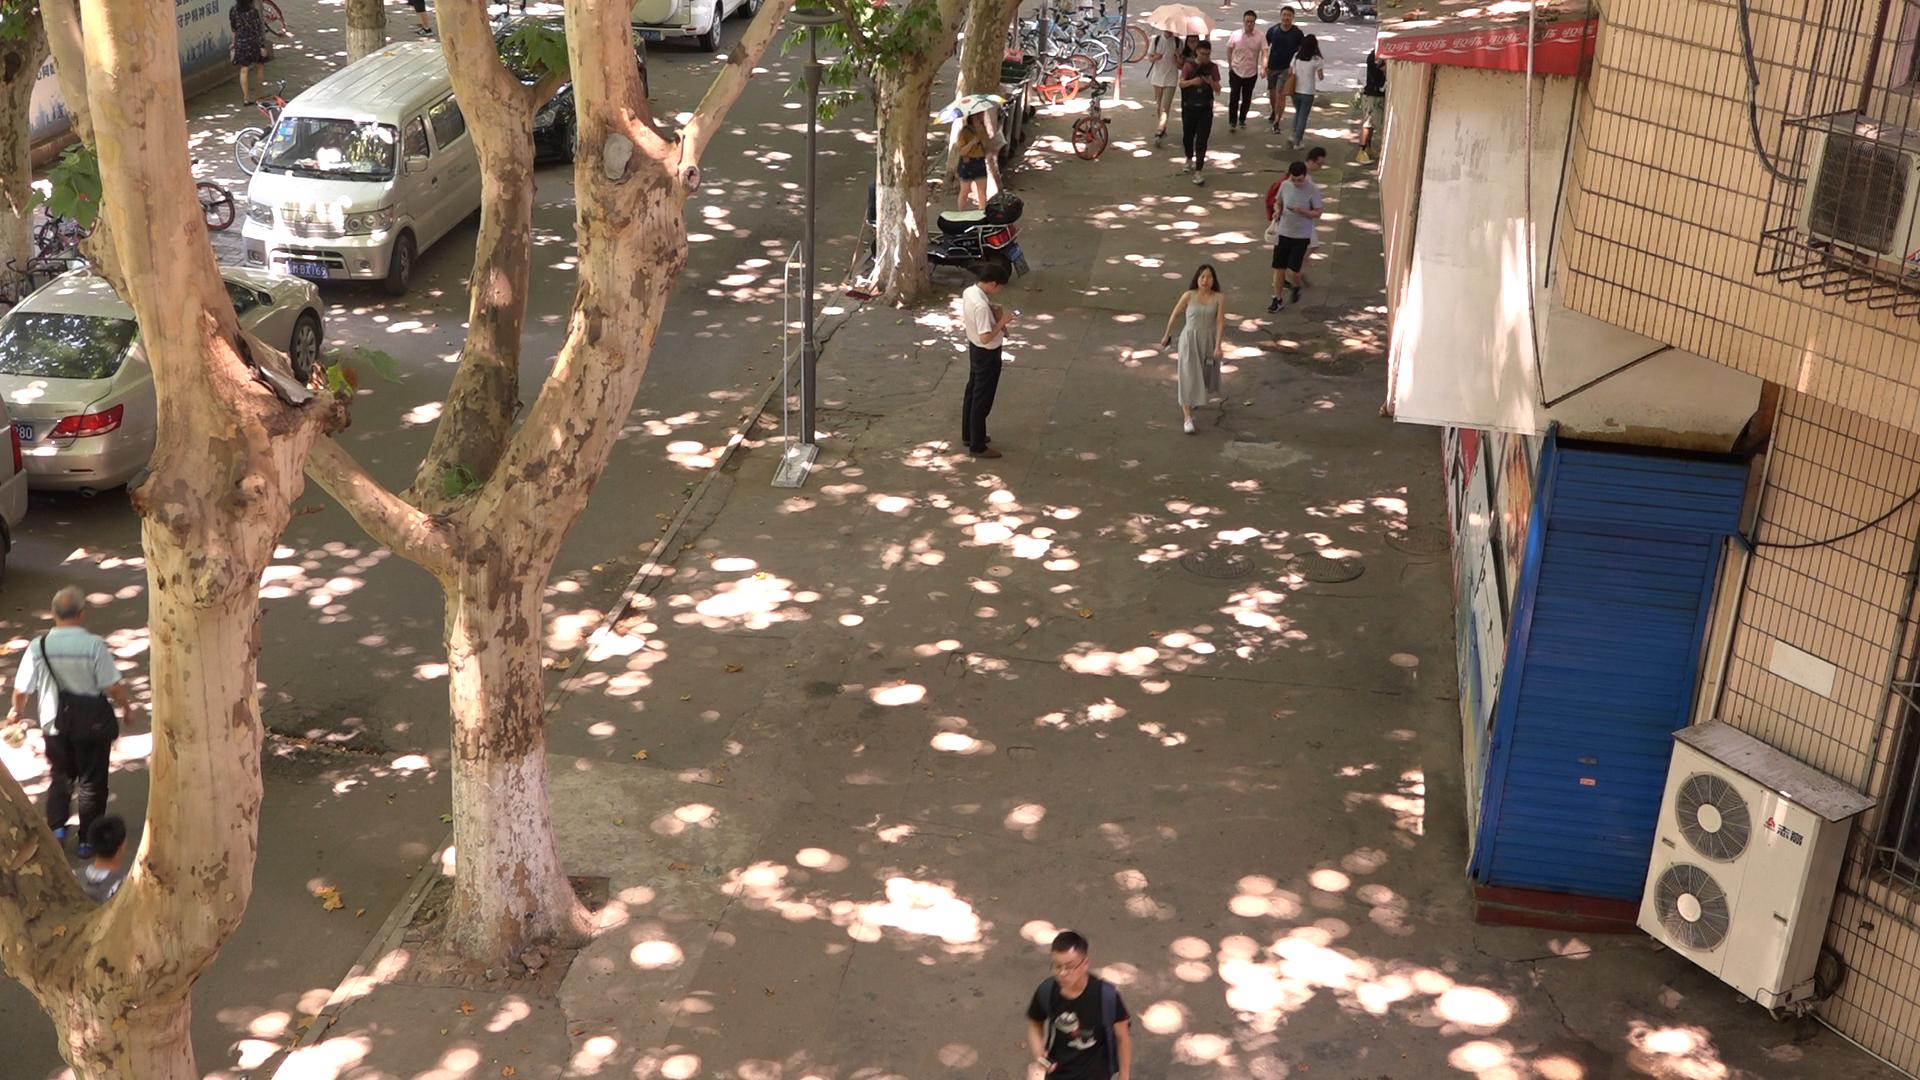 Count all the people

14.